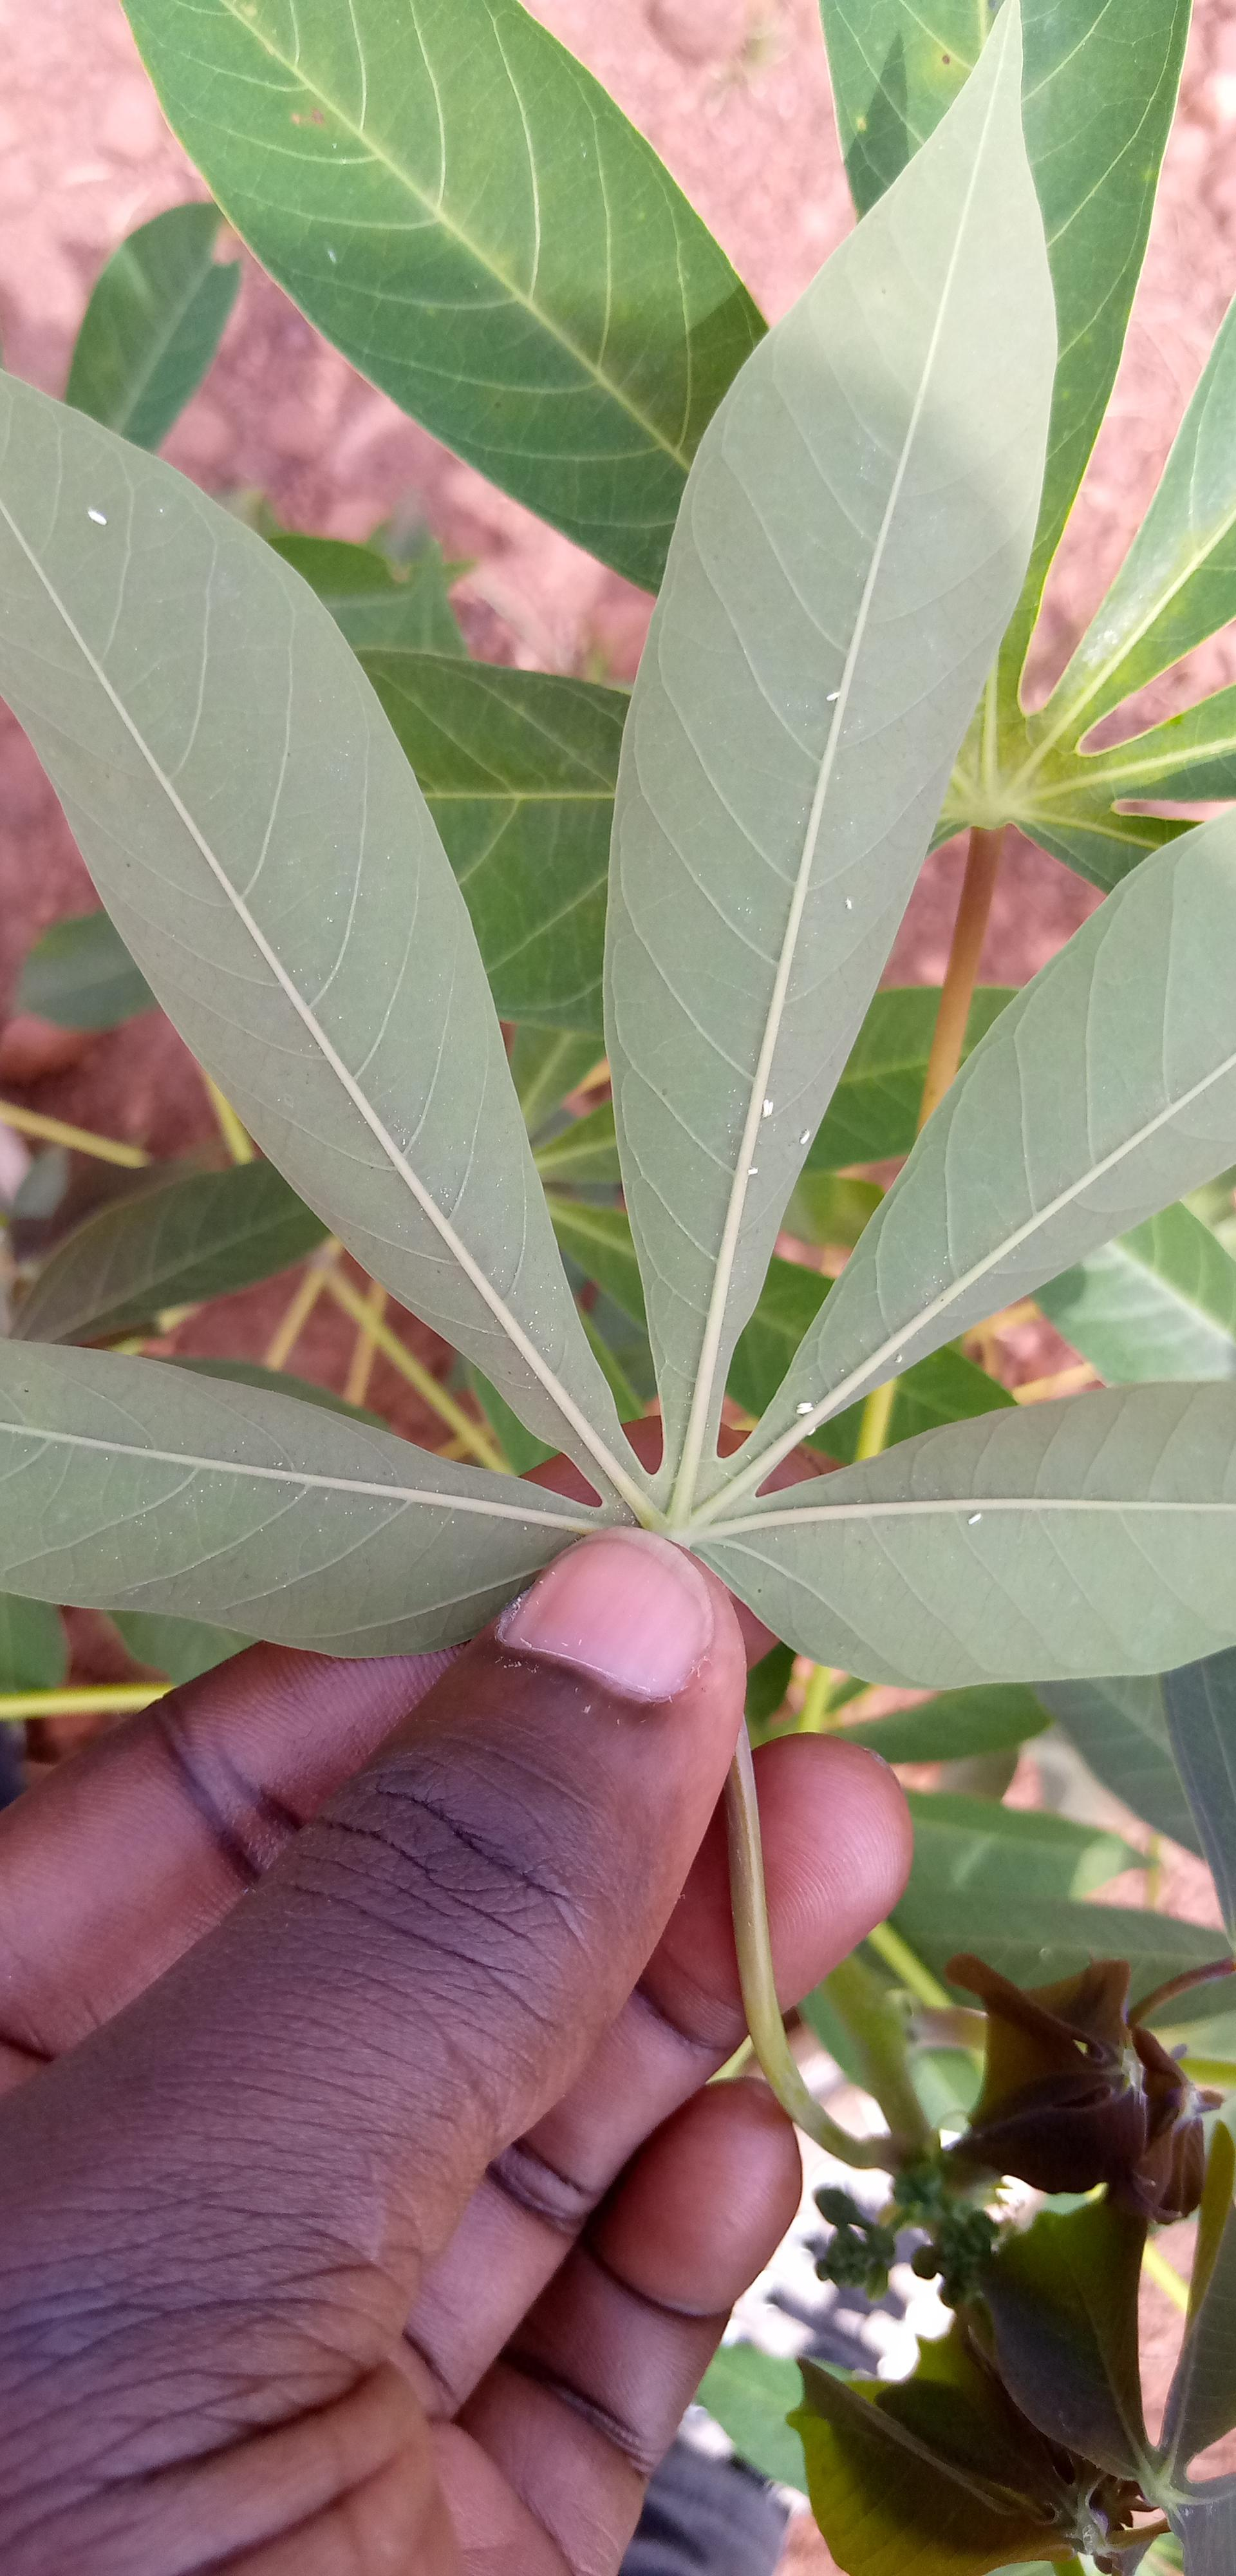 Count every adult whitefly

9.